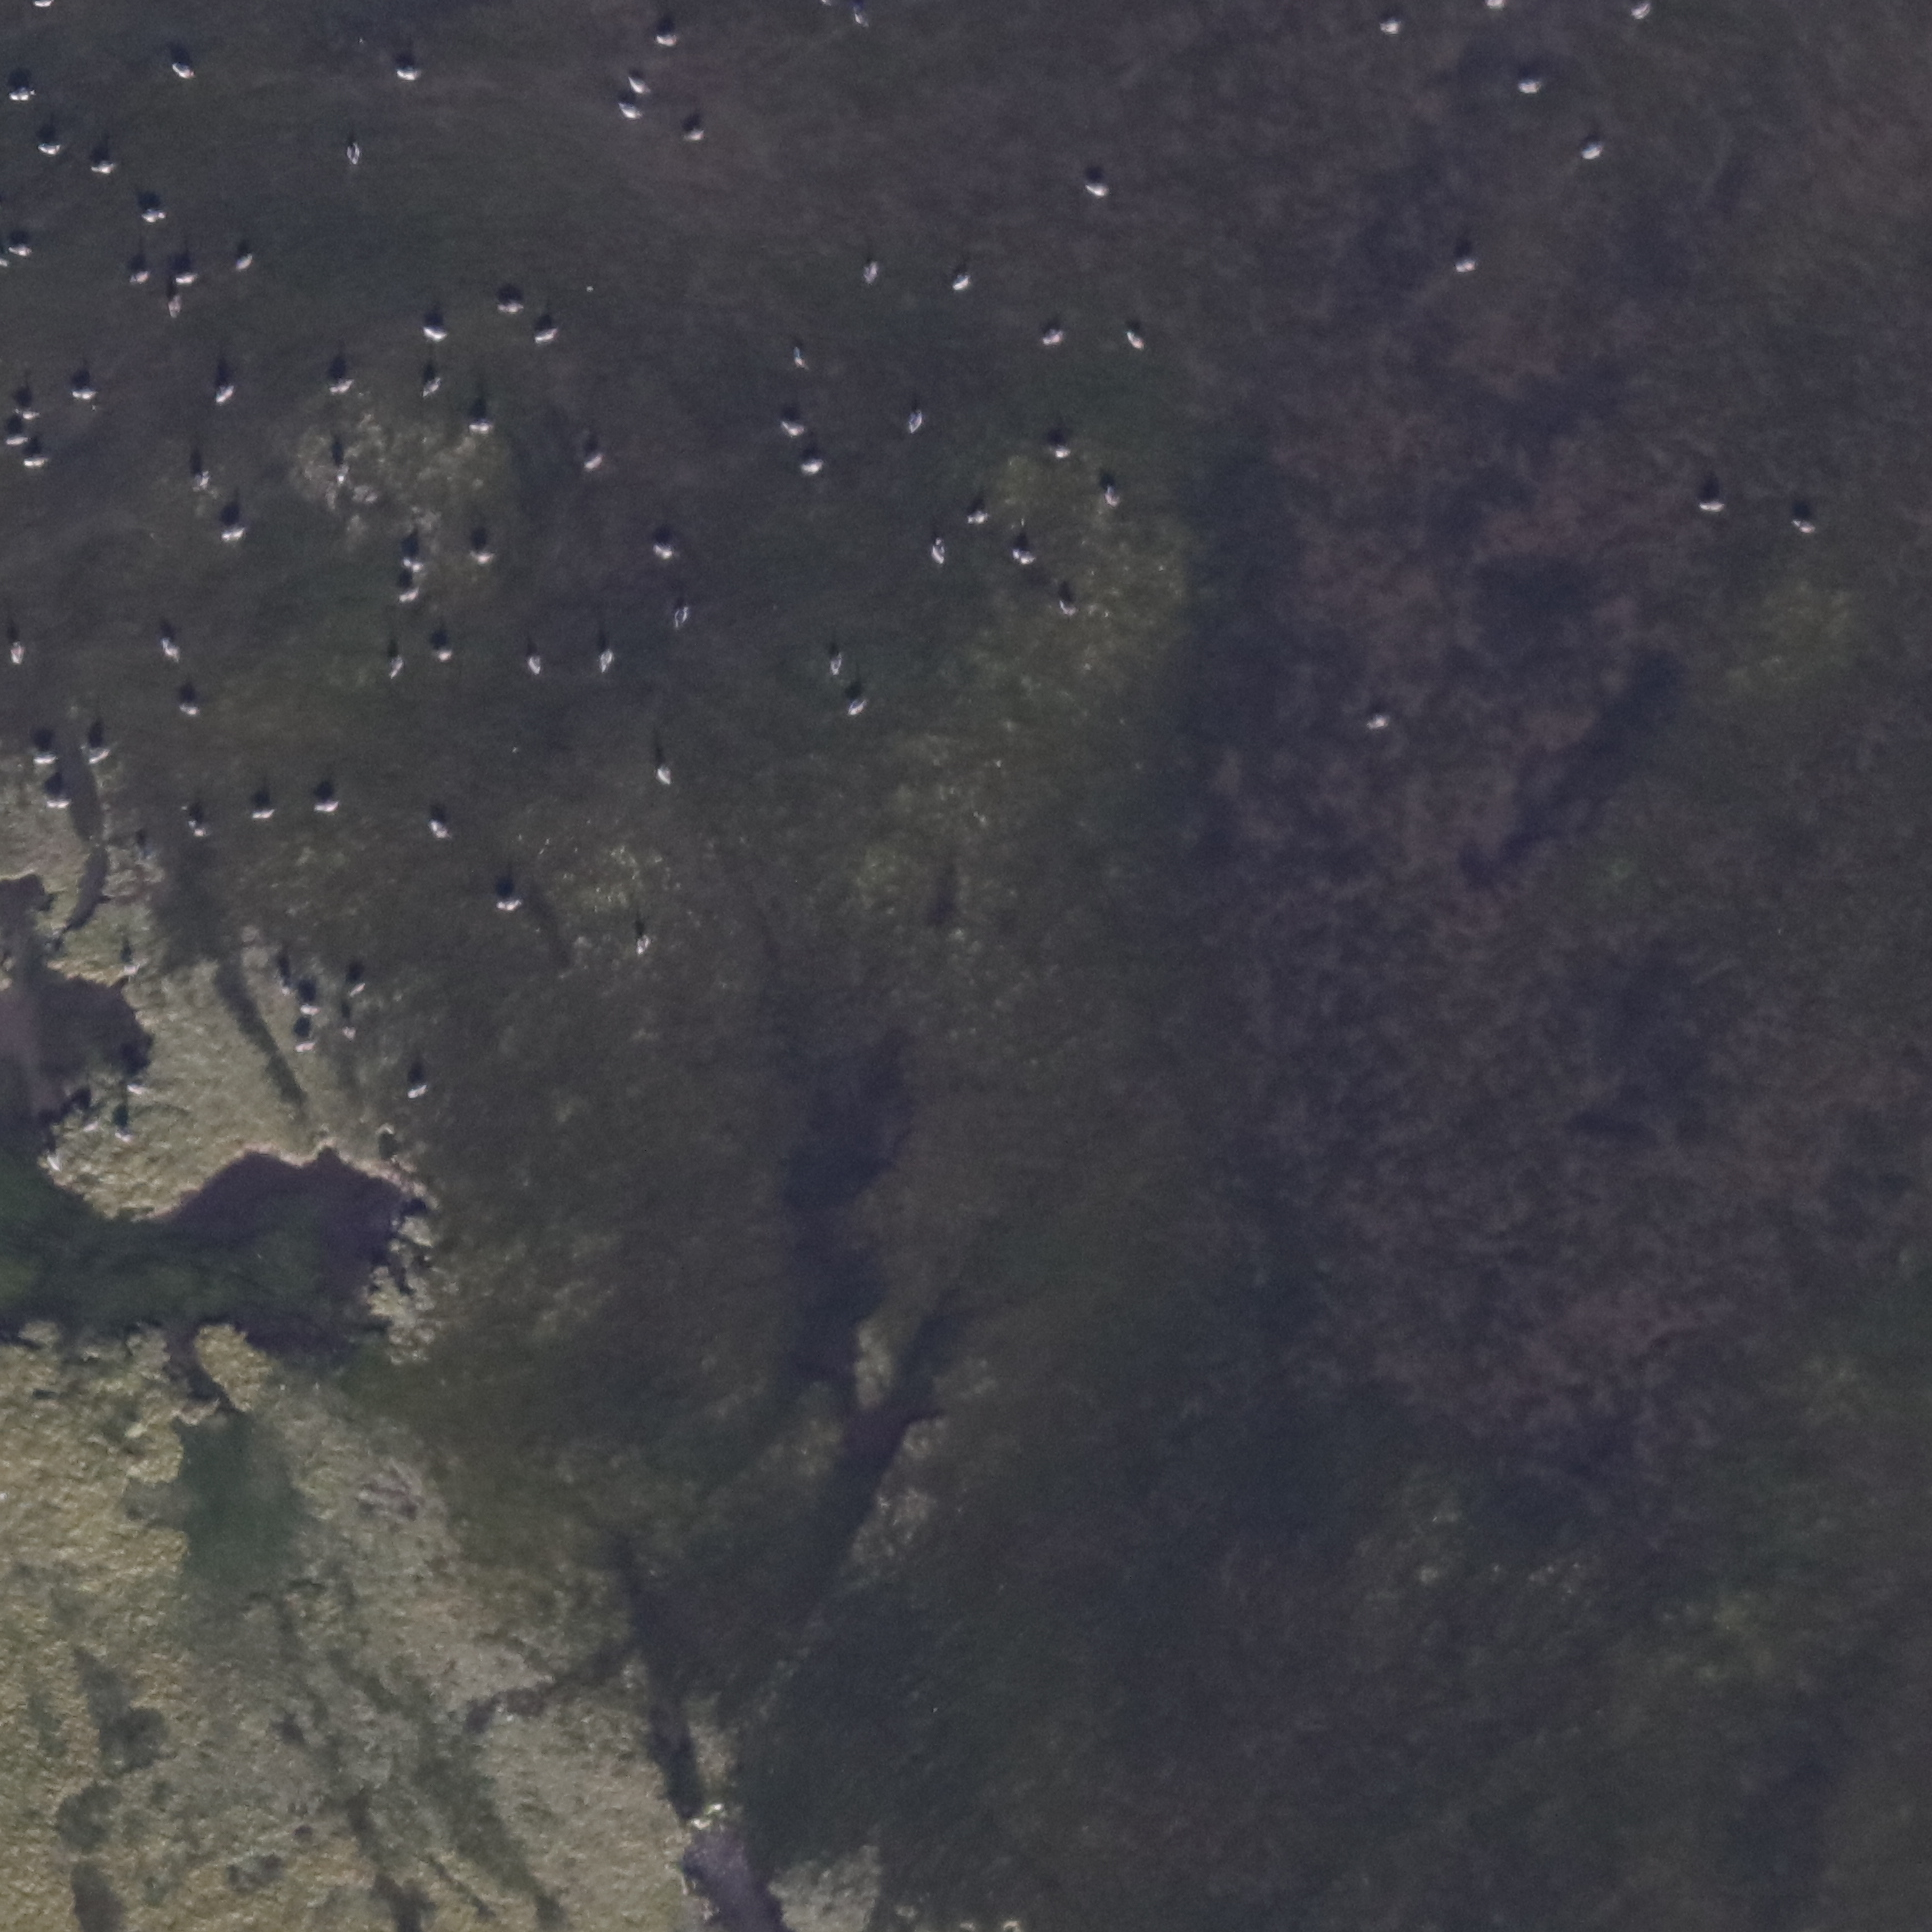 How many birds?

90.